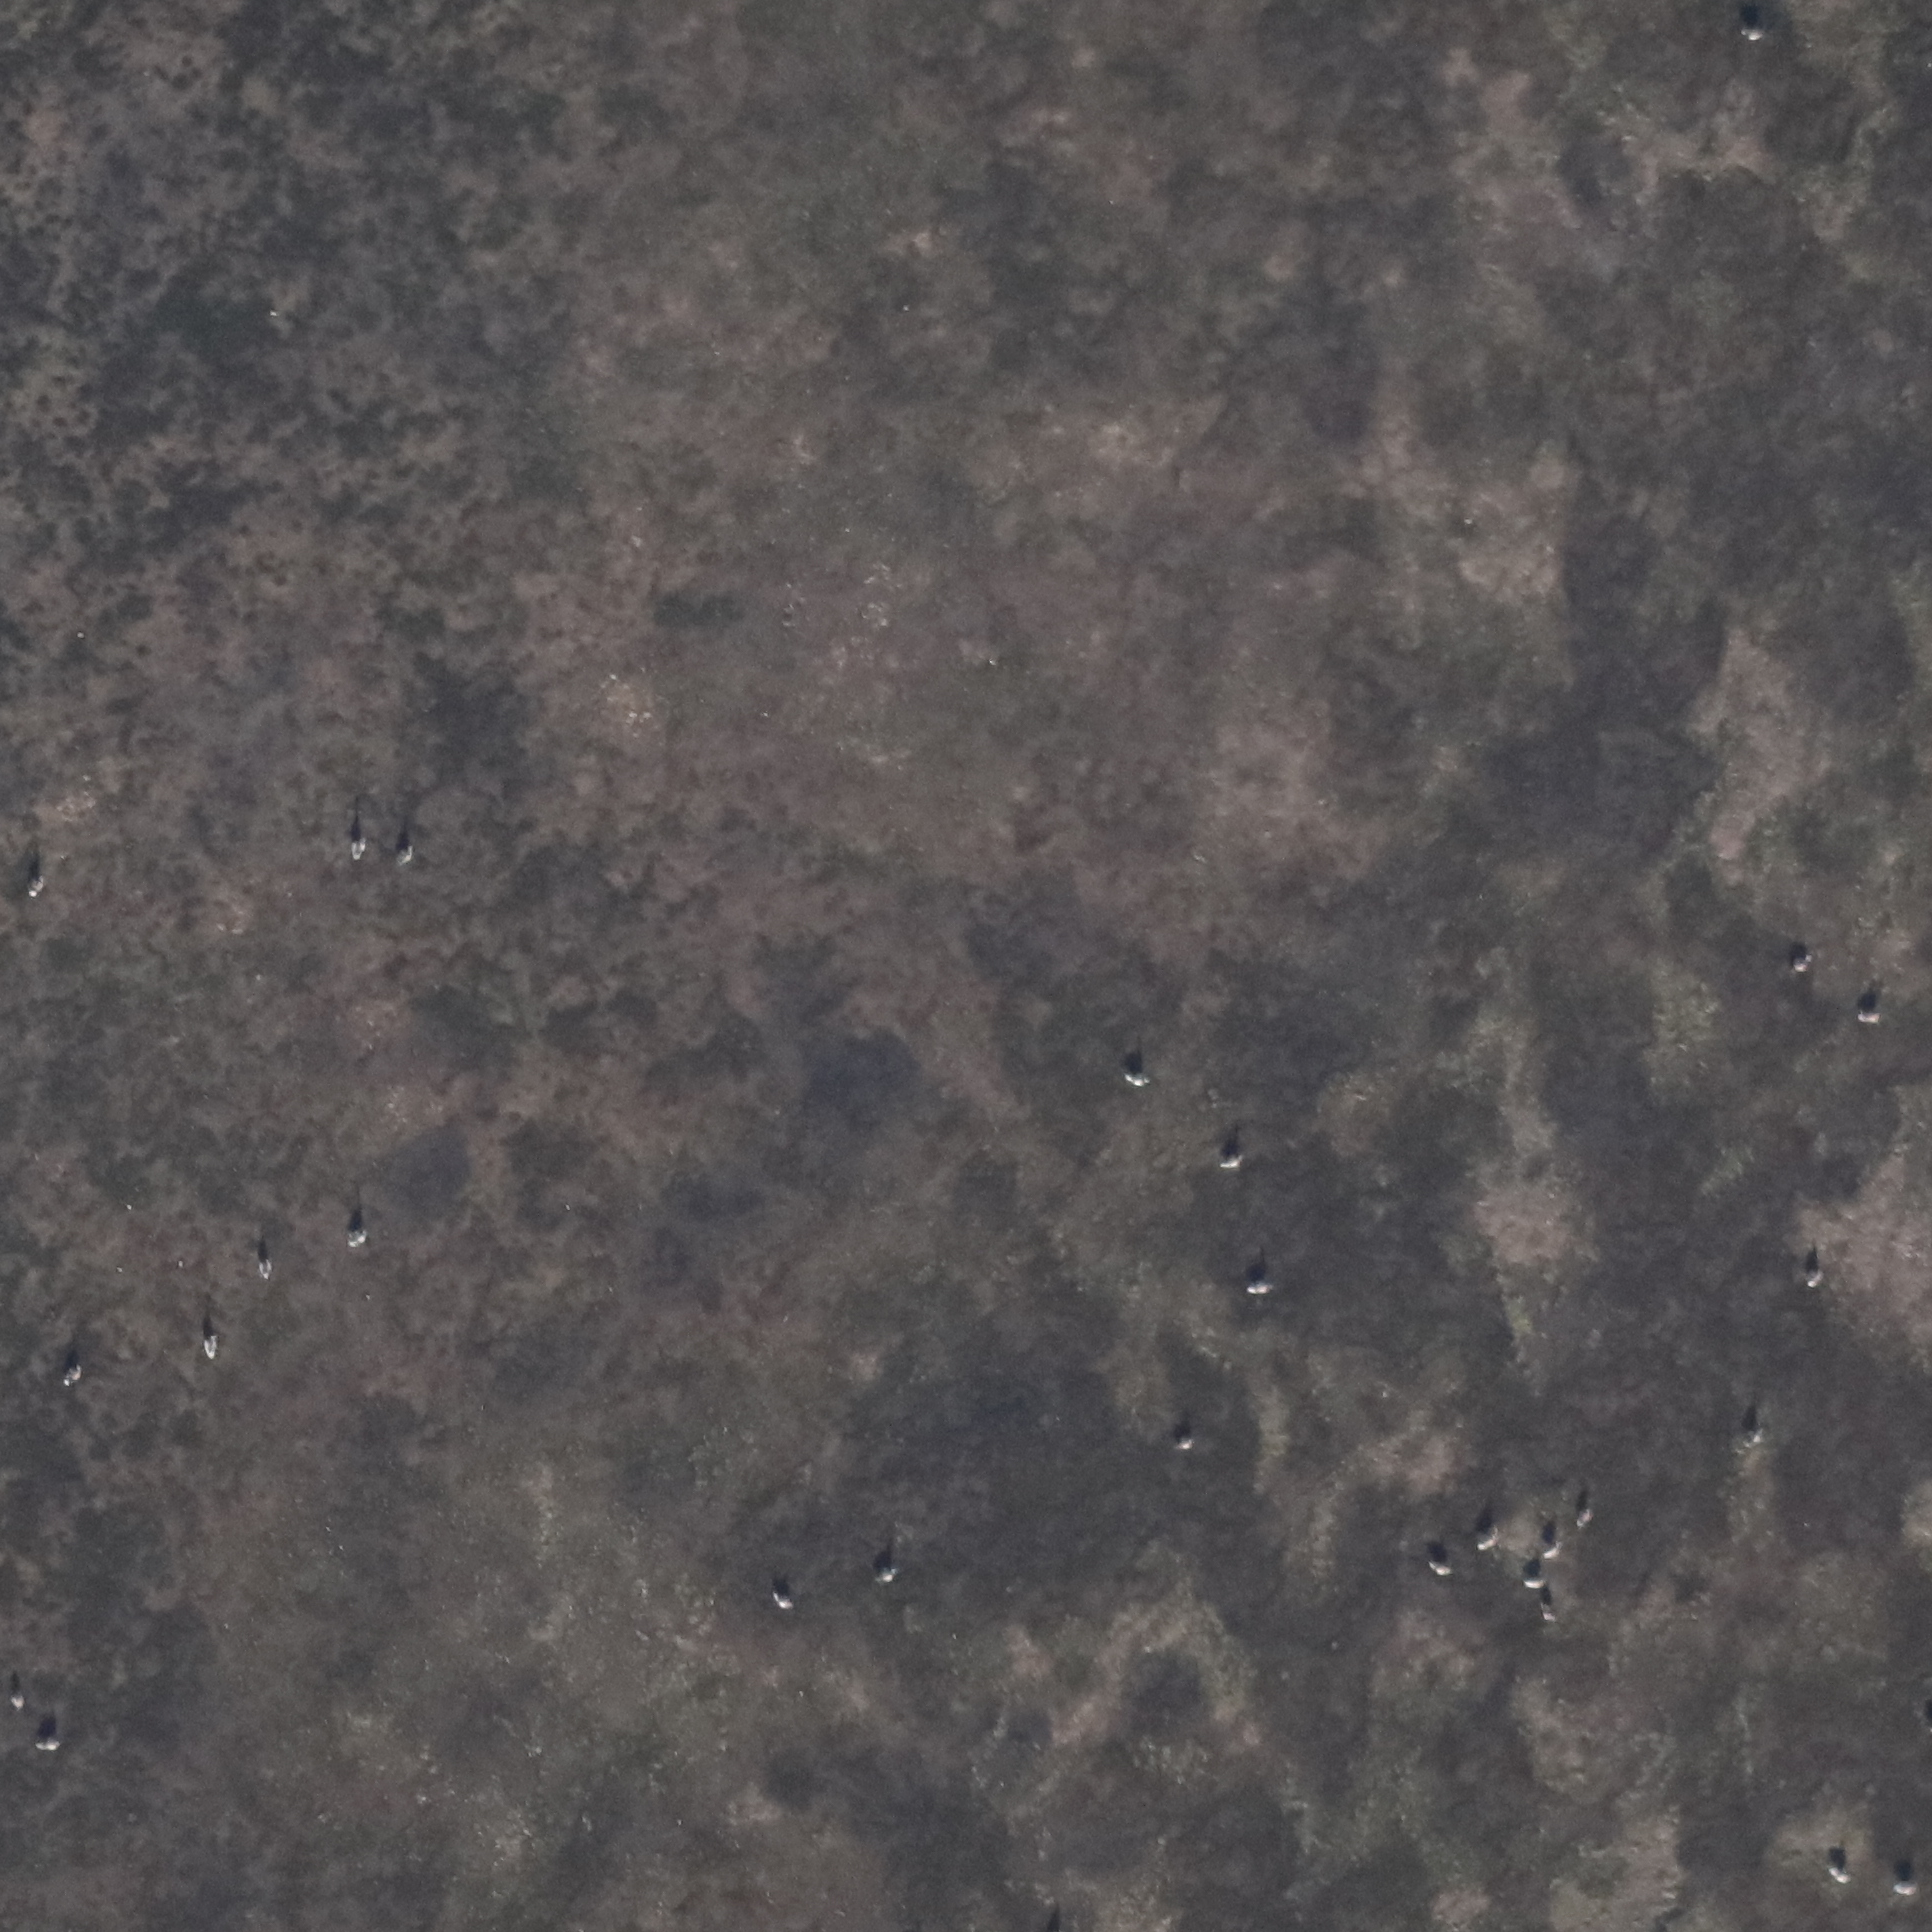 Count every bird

28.